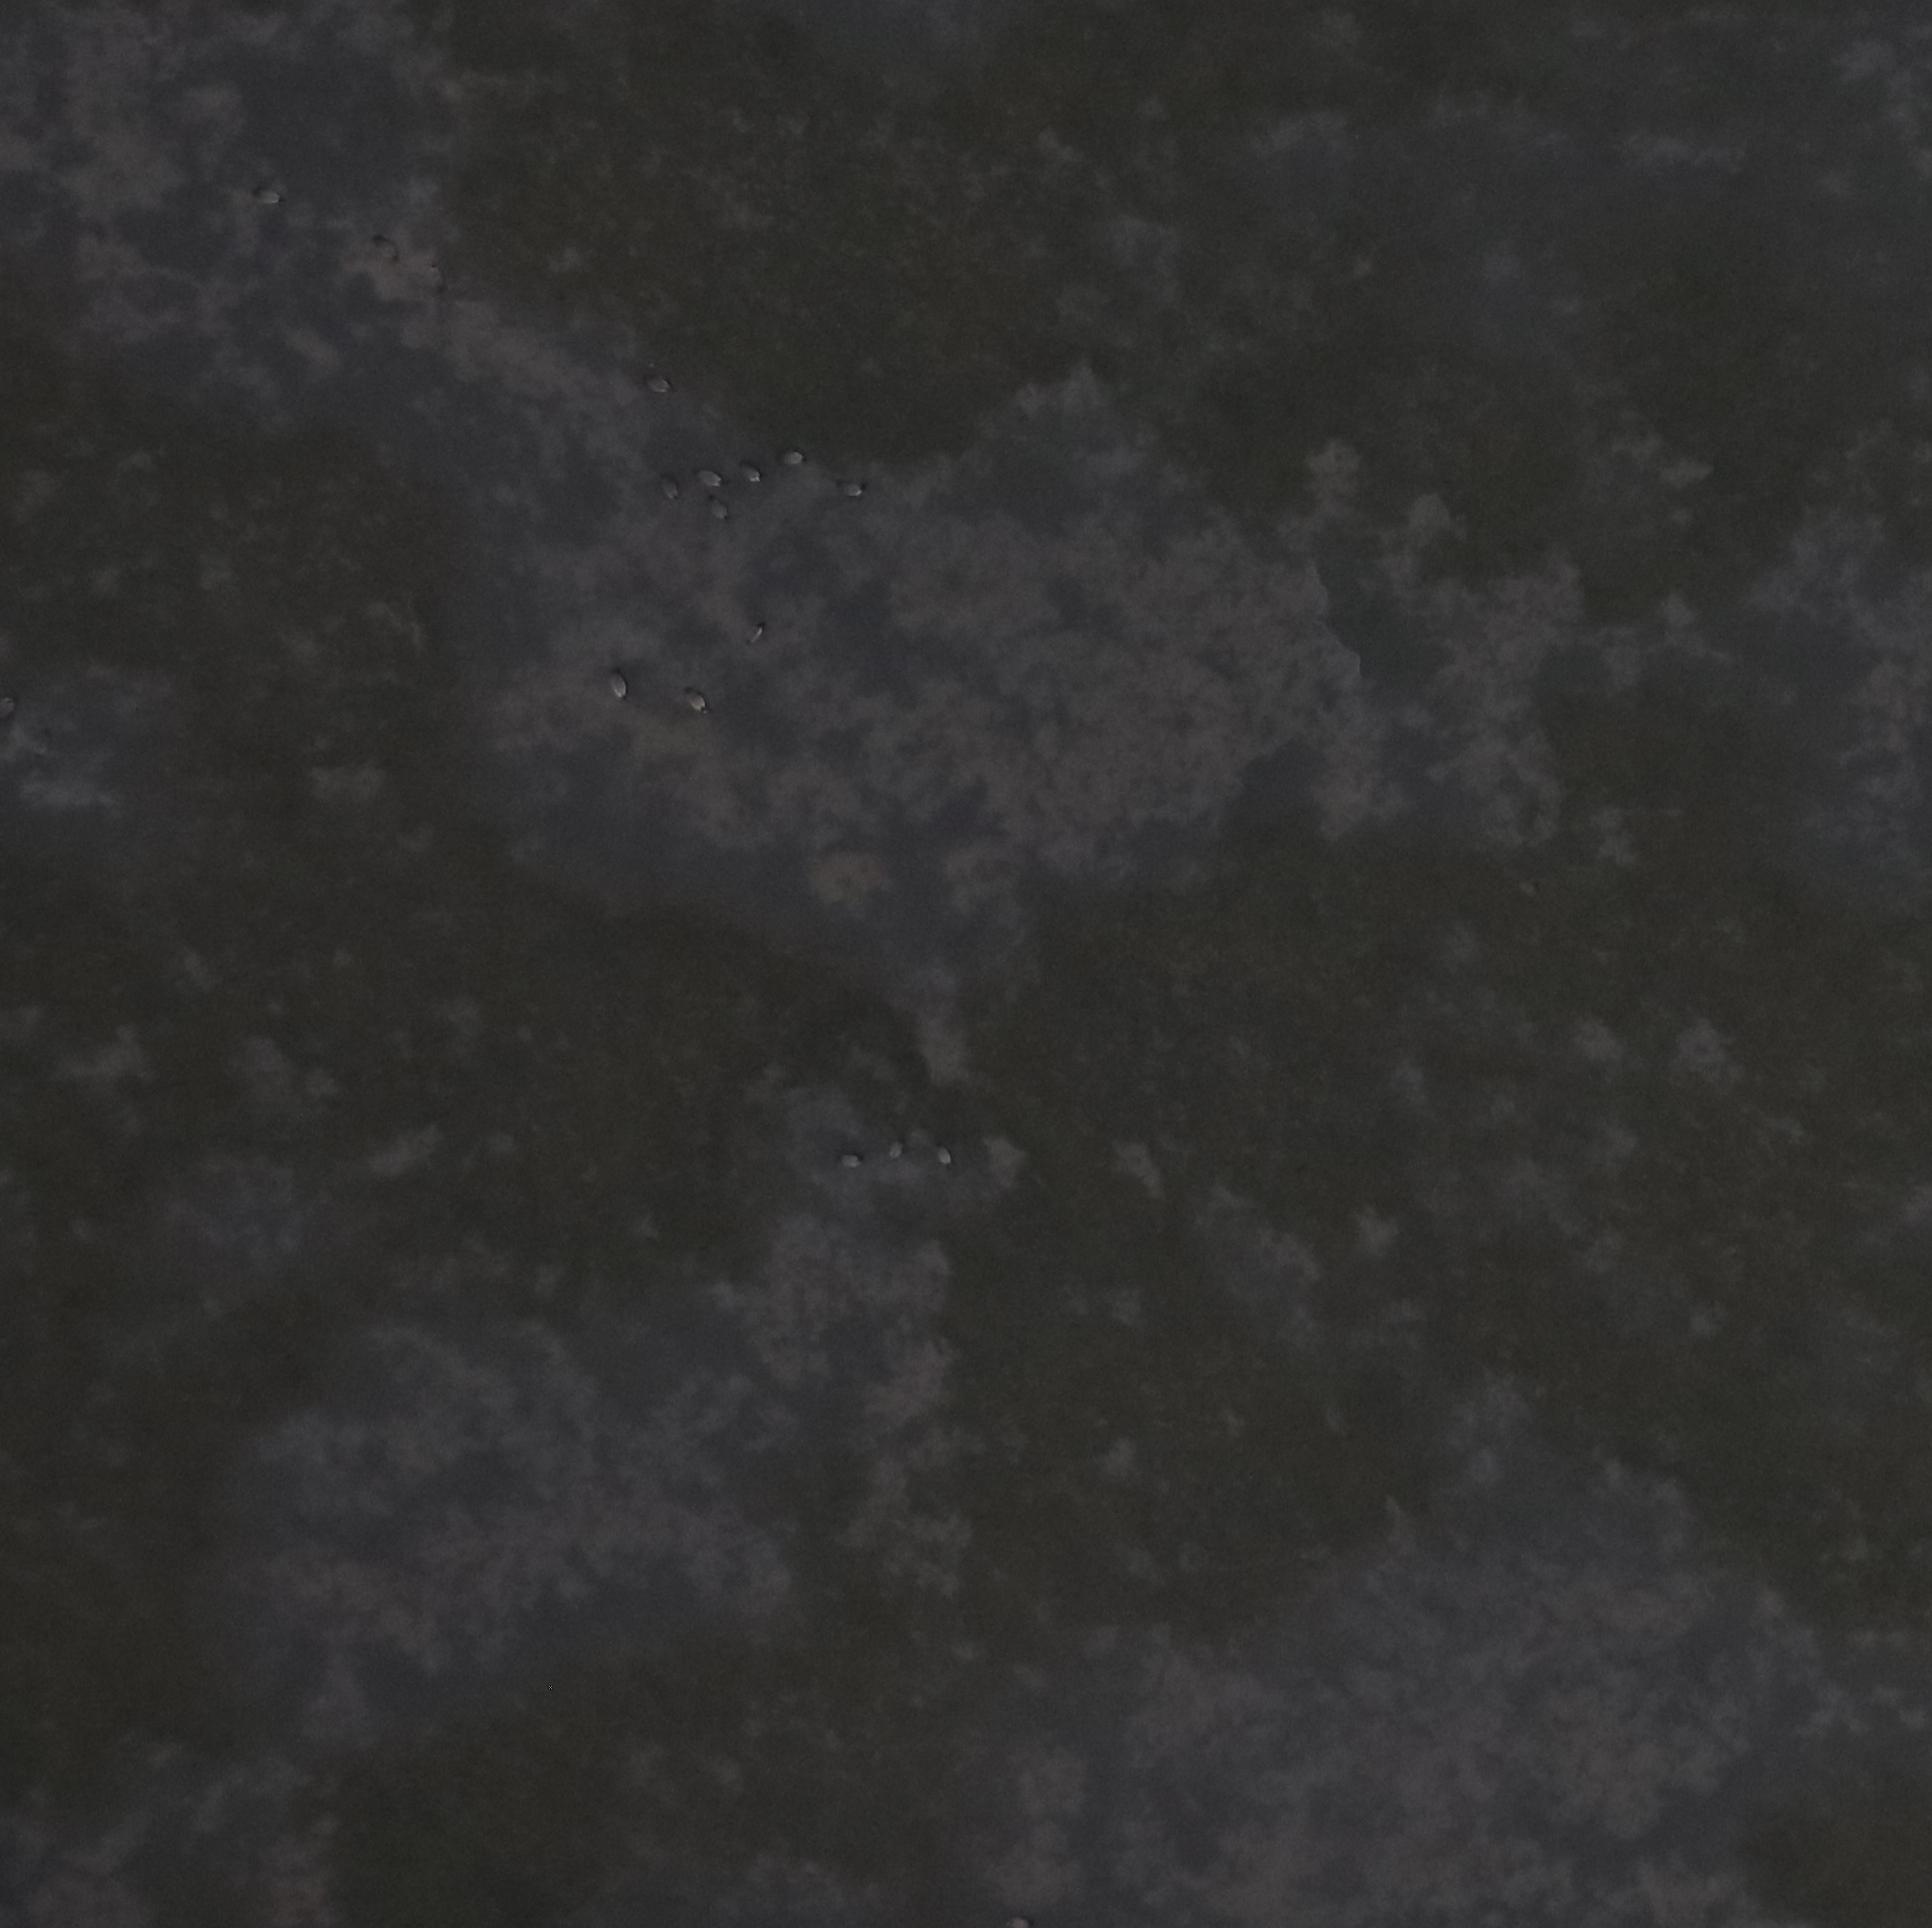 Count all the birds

17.